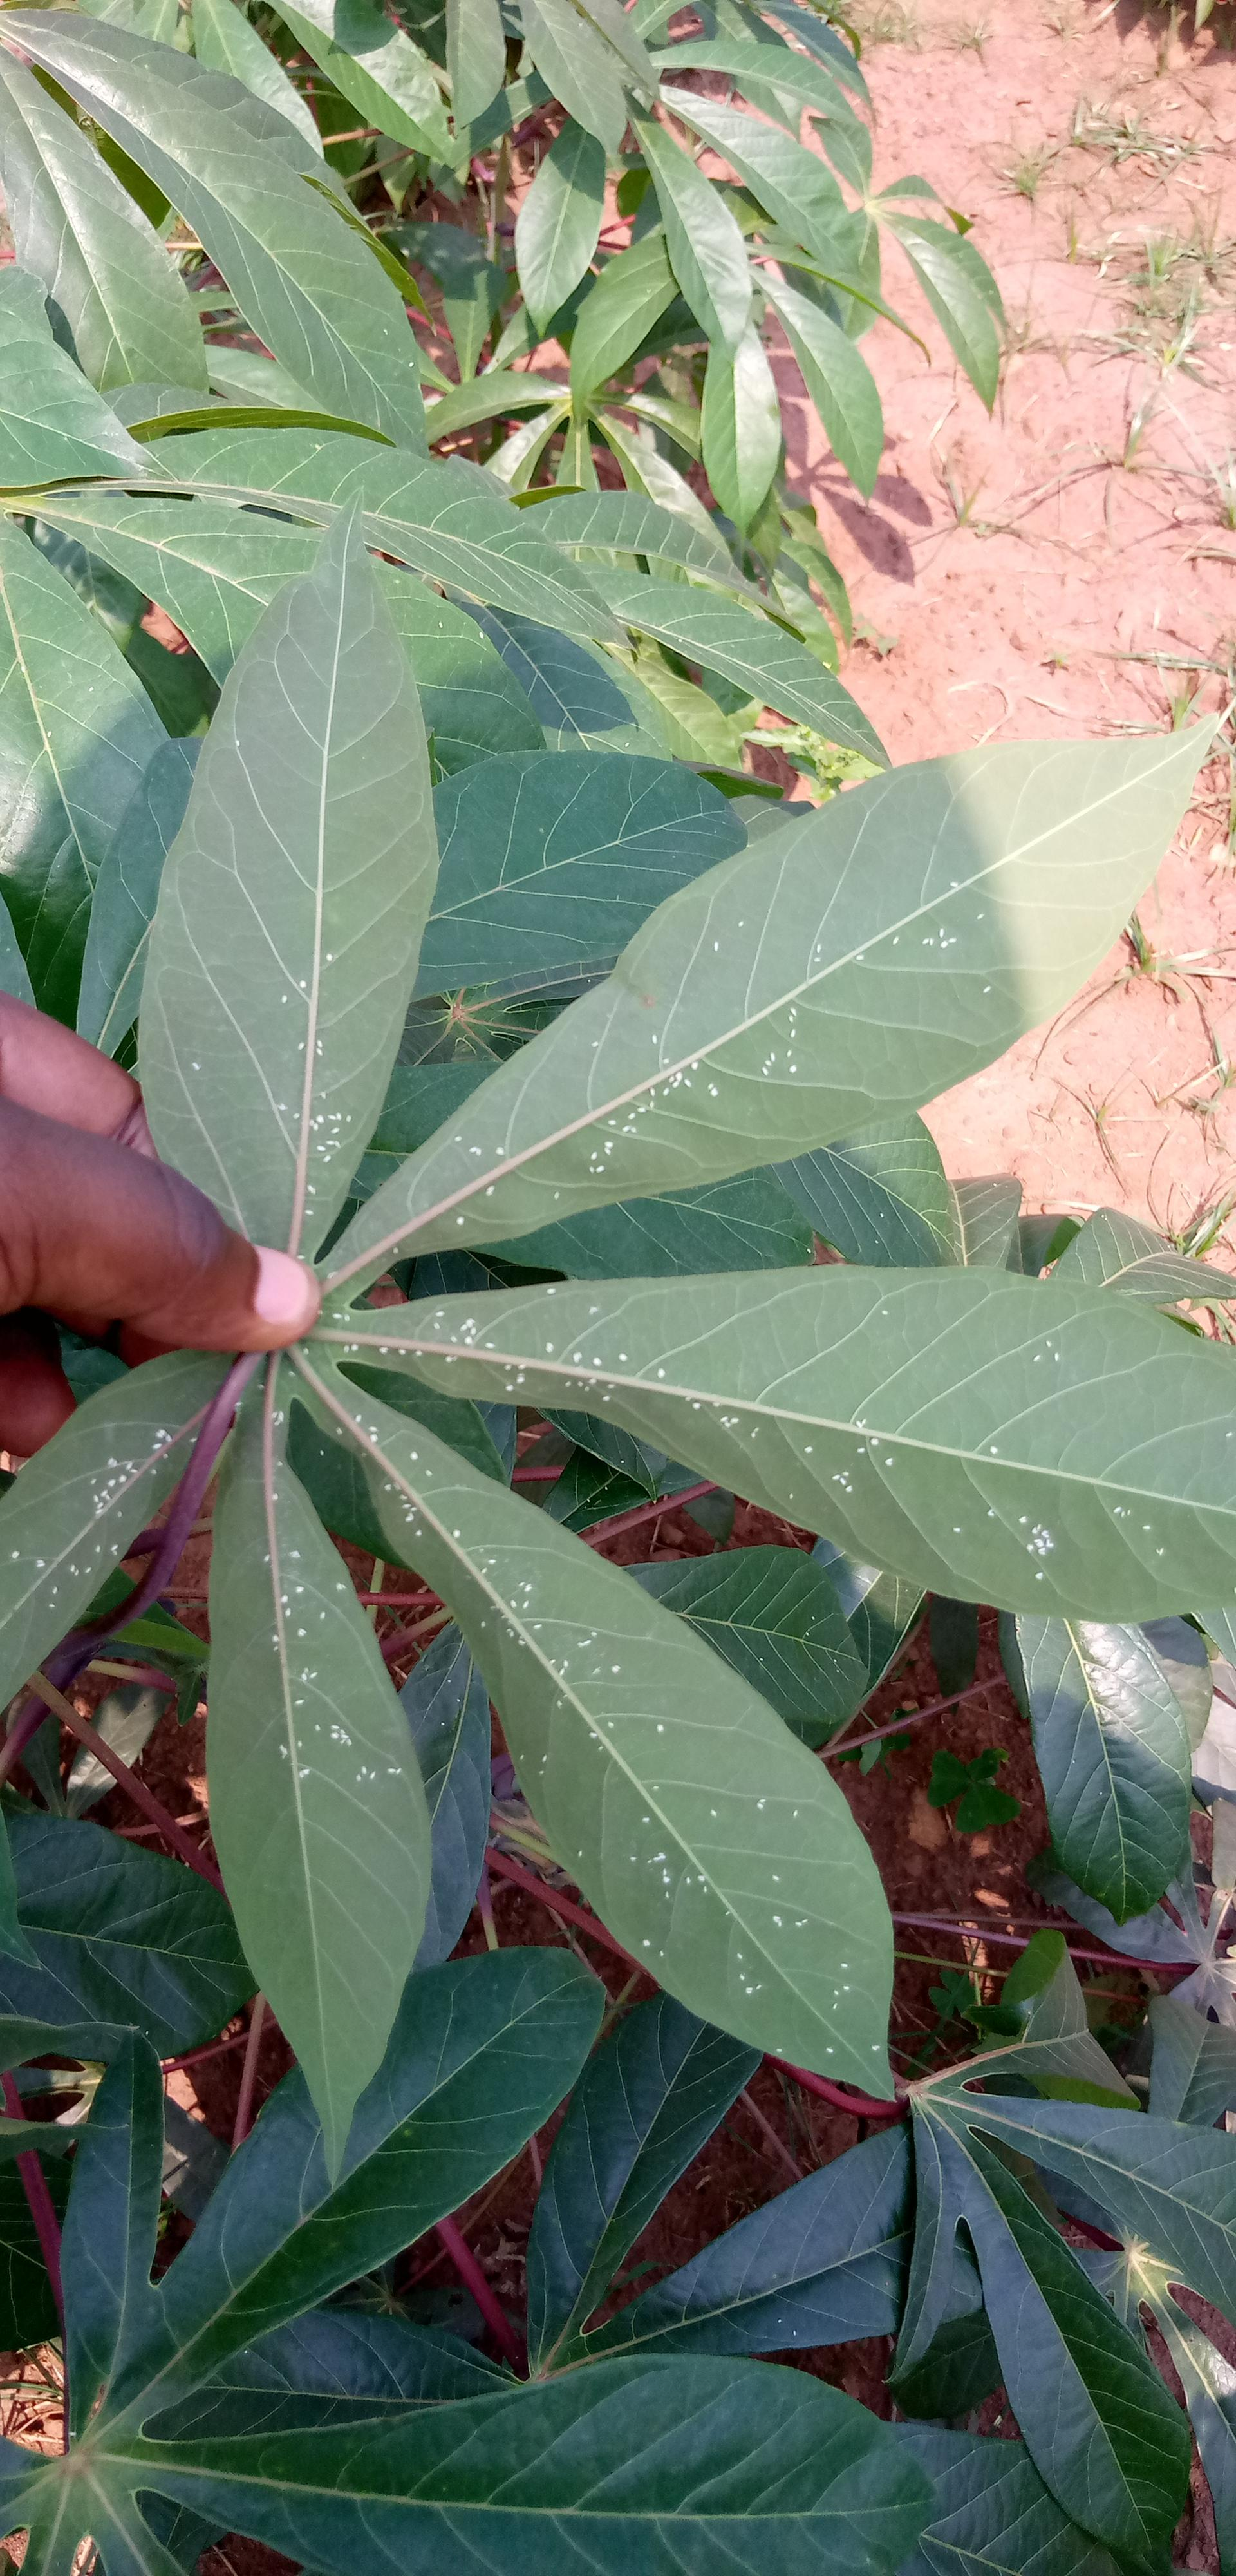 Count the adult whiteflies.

290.